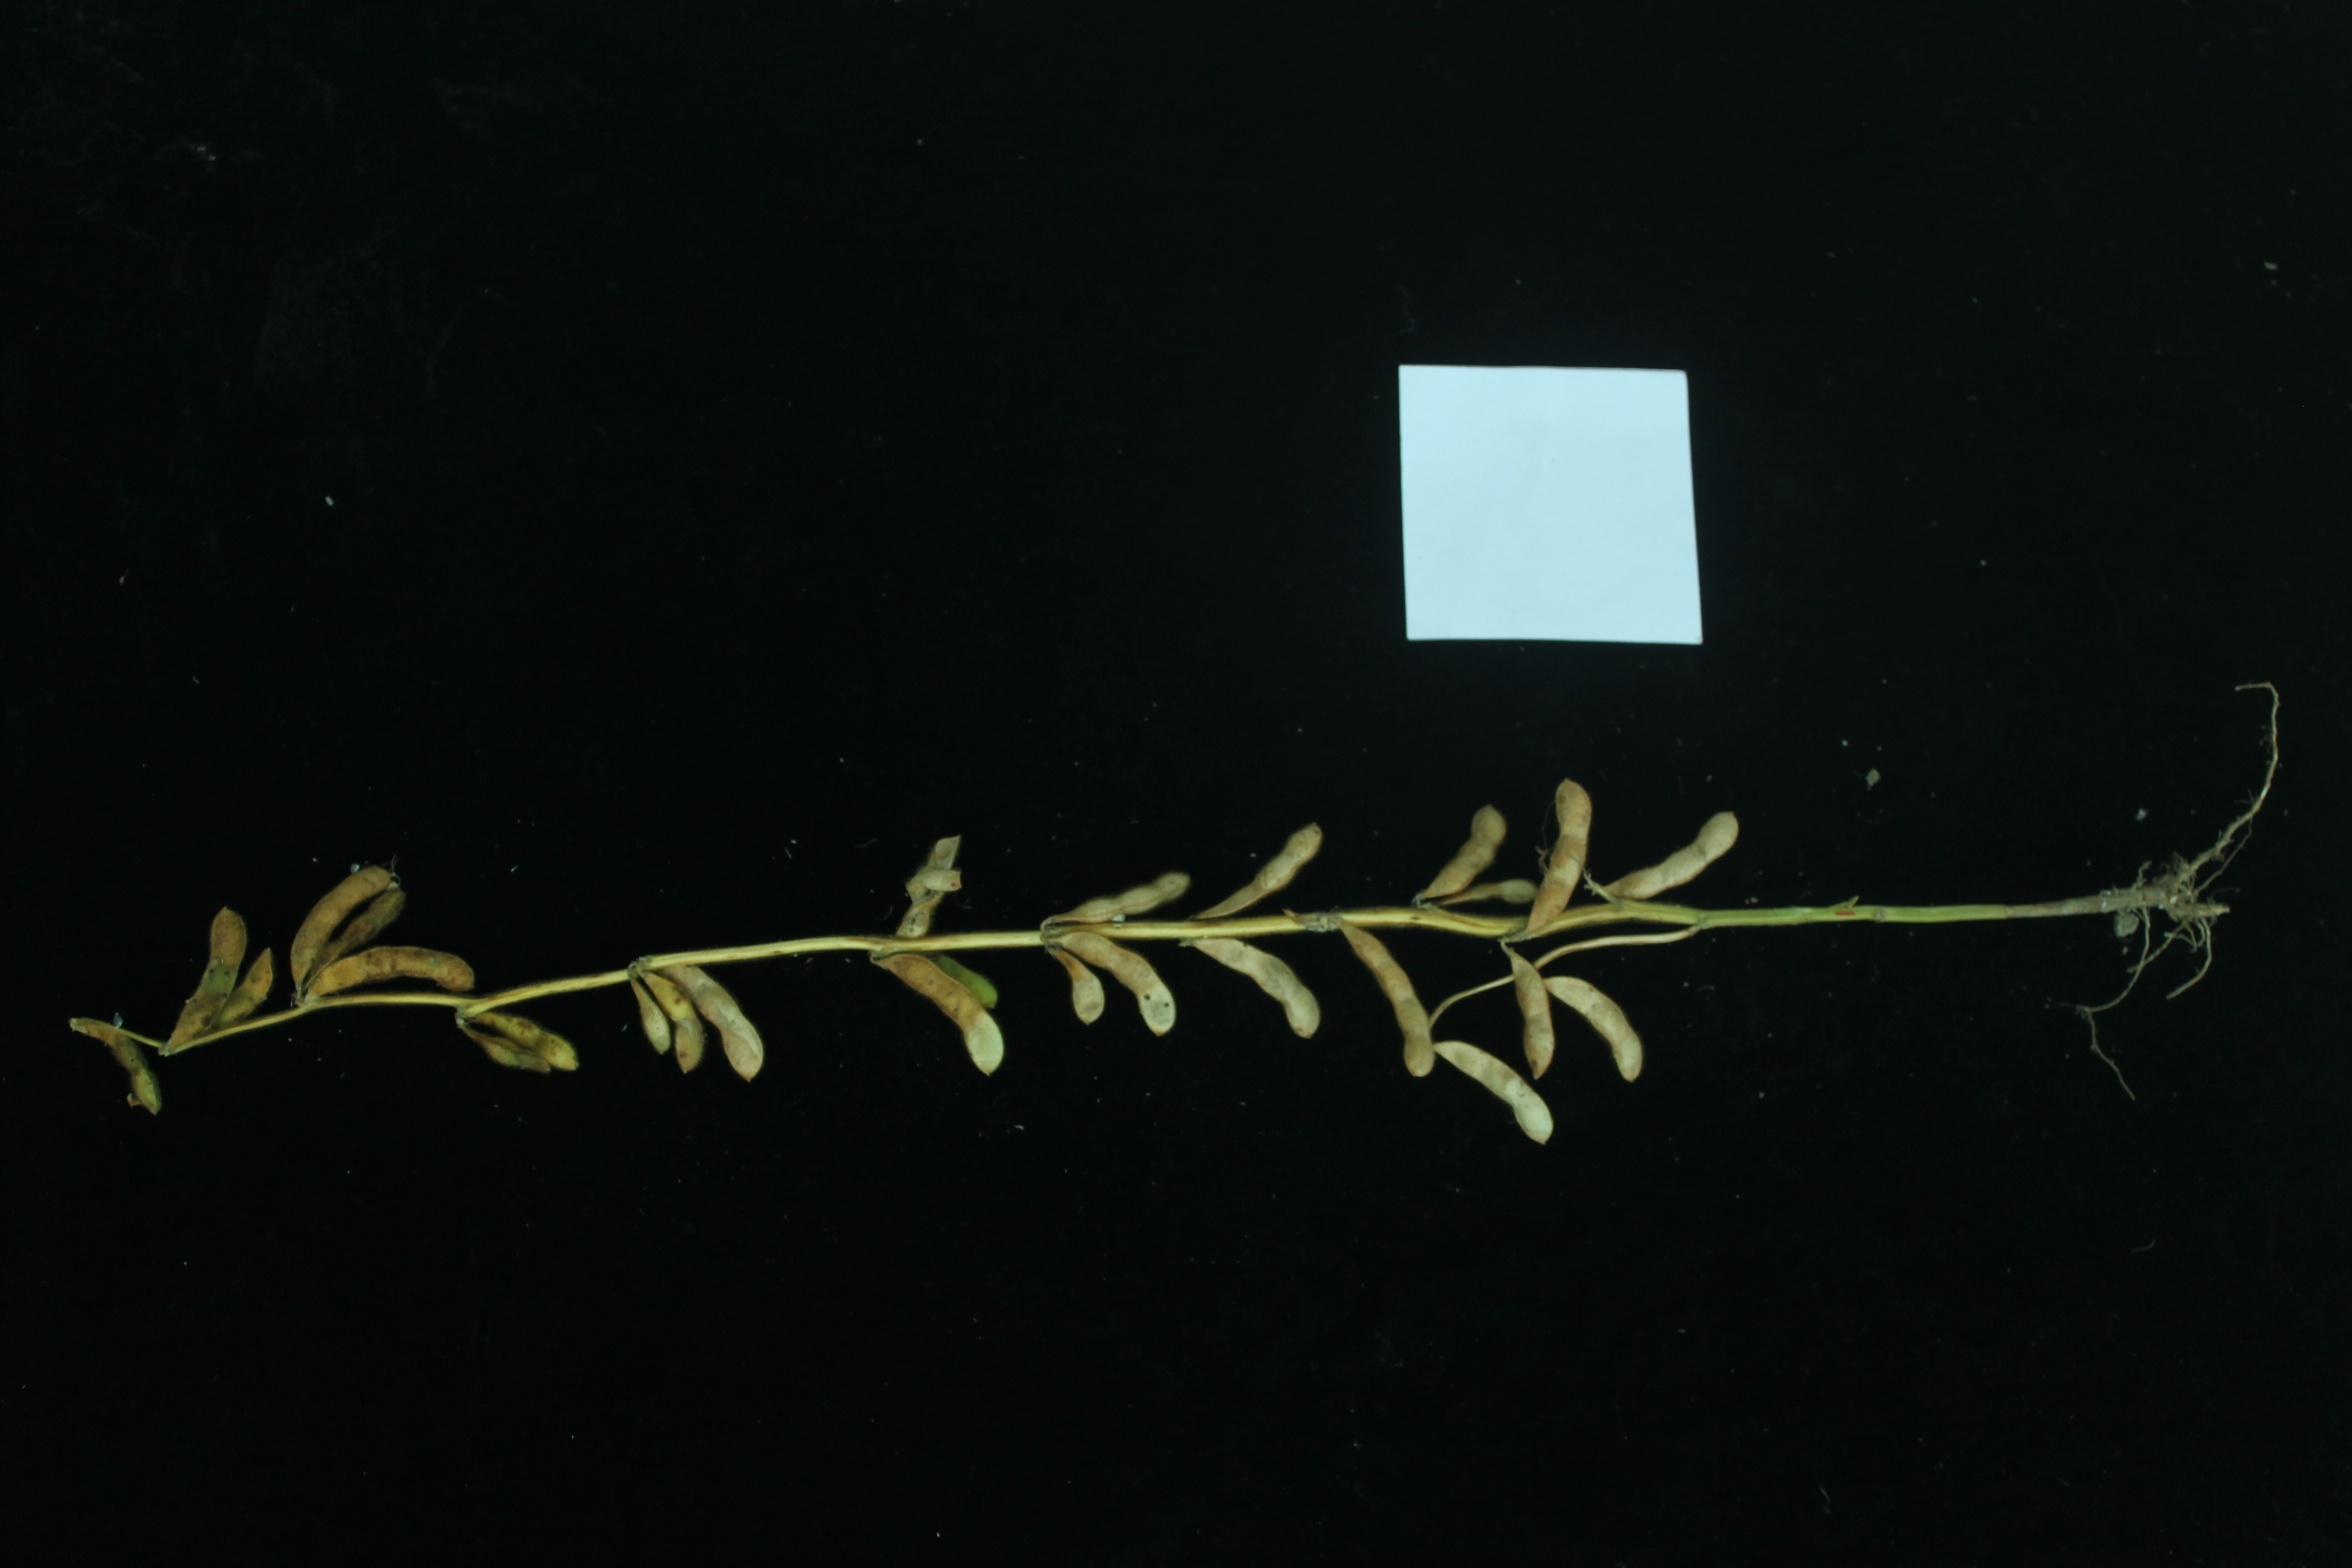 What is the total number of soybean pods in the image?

26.